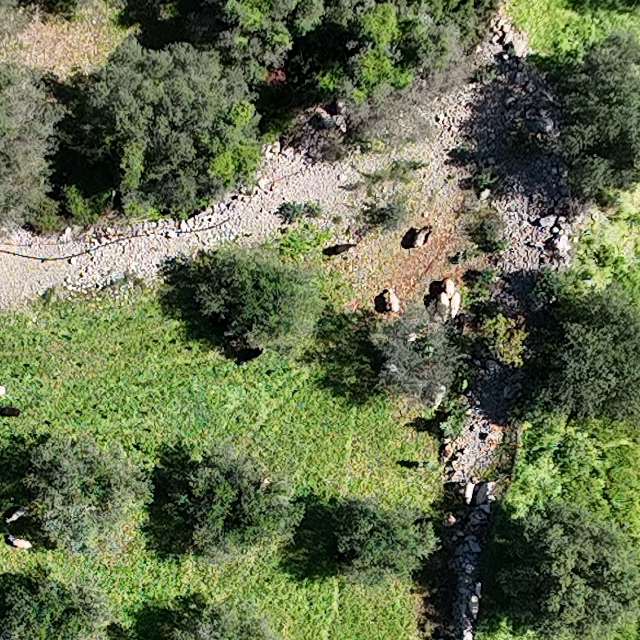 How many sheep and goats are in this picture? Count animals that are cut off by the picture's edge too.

20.